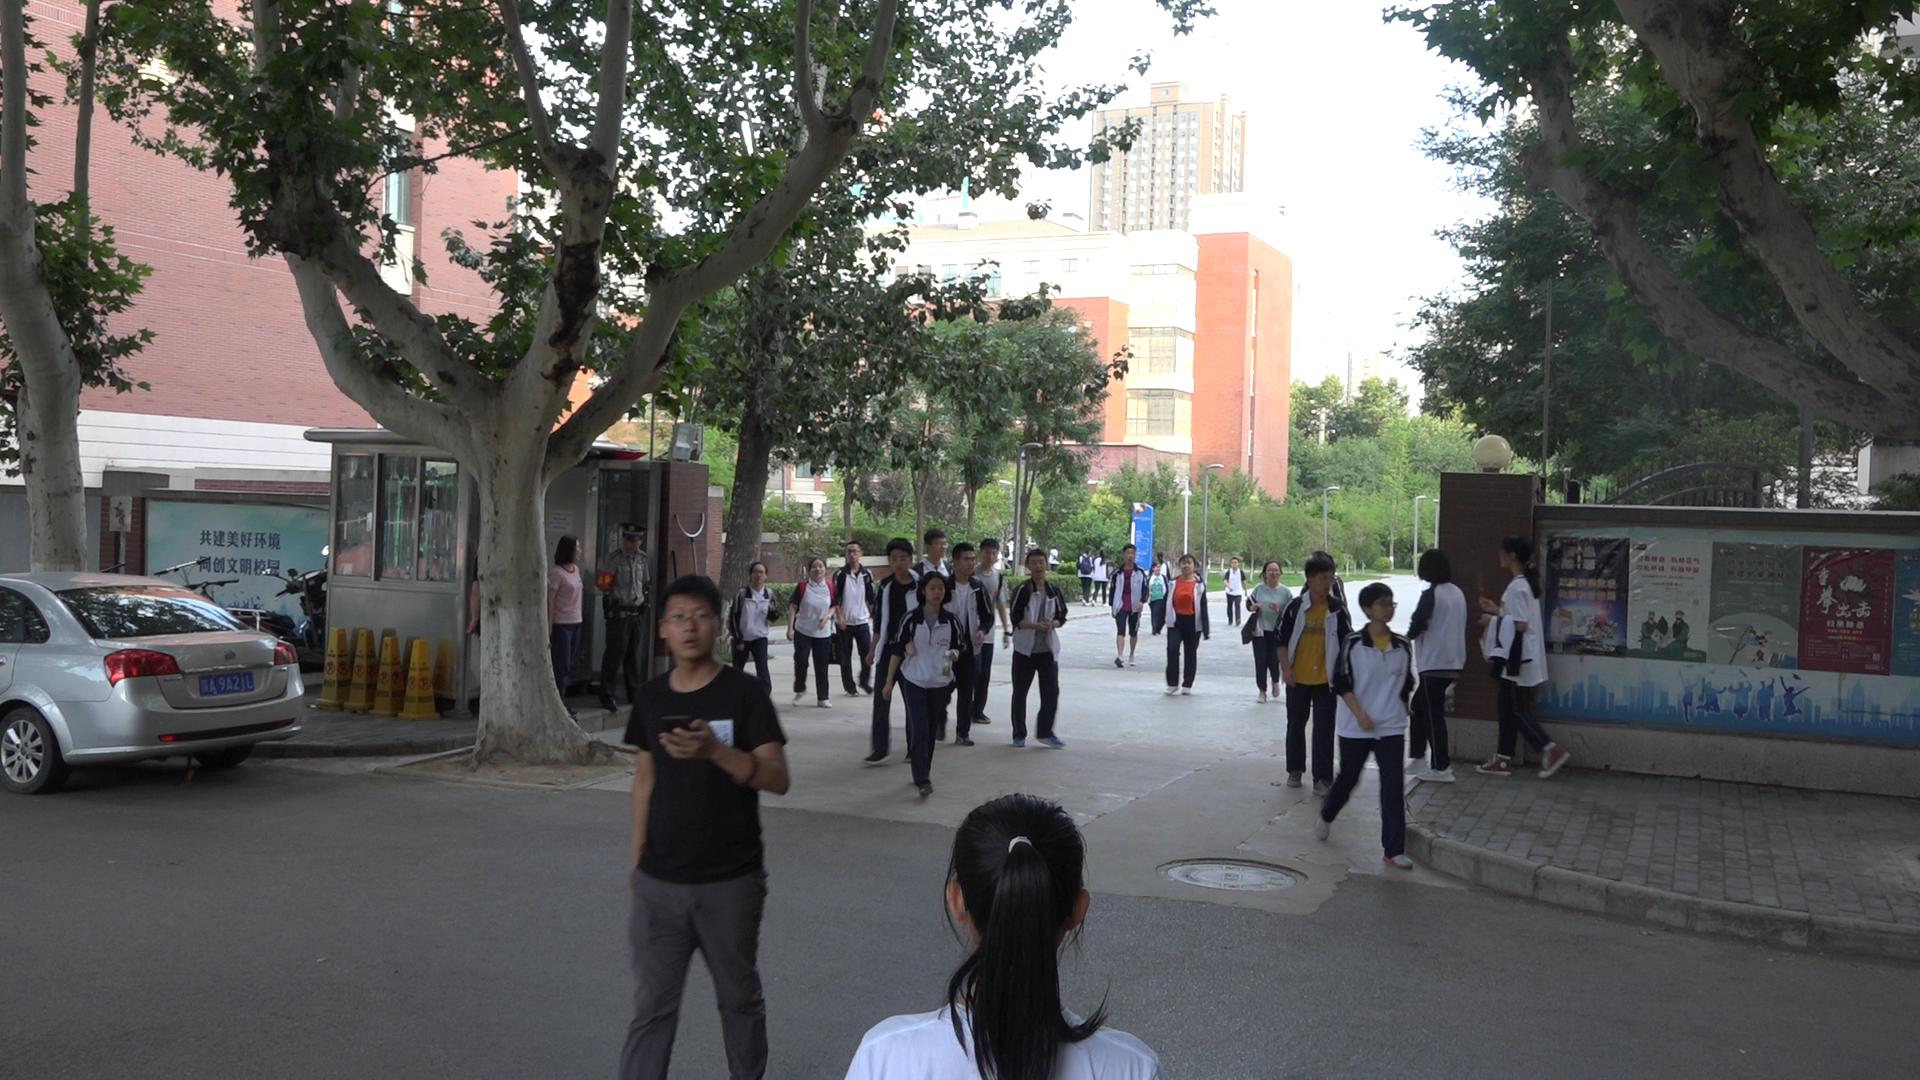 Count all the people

28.